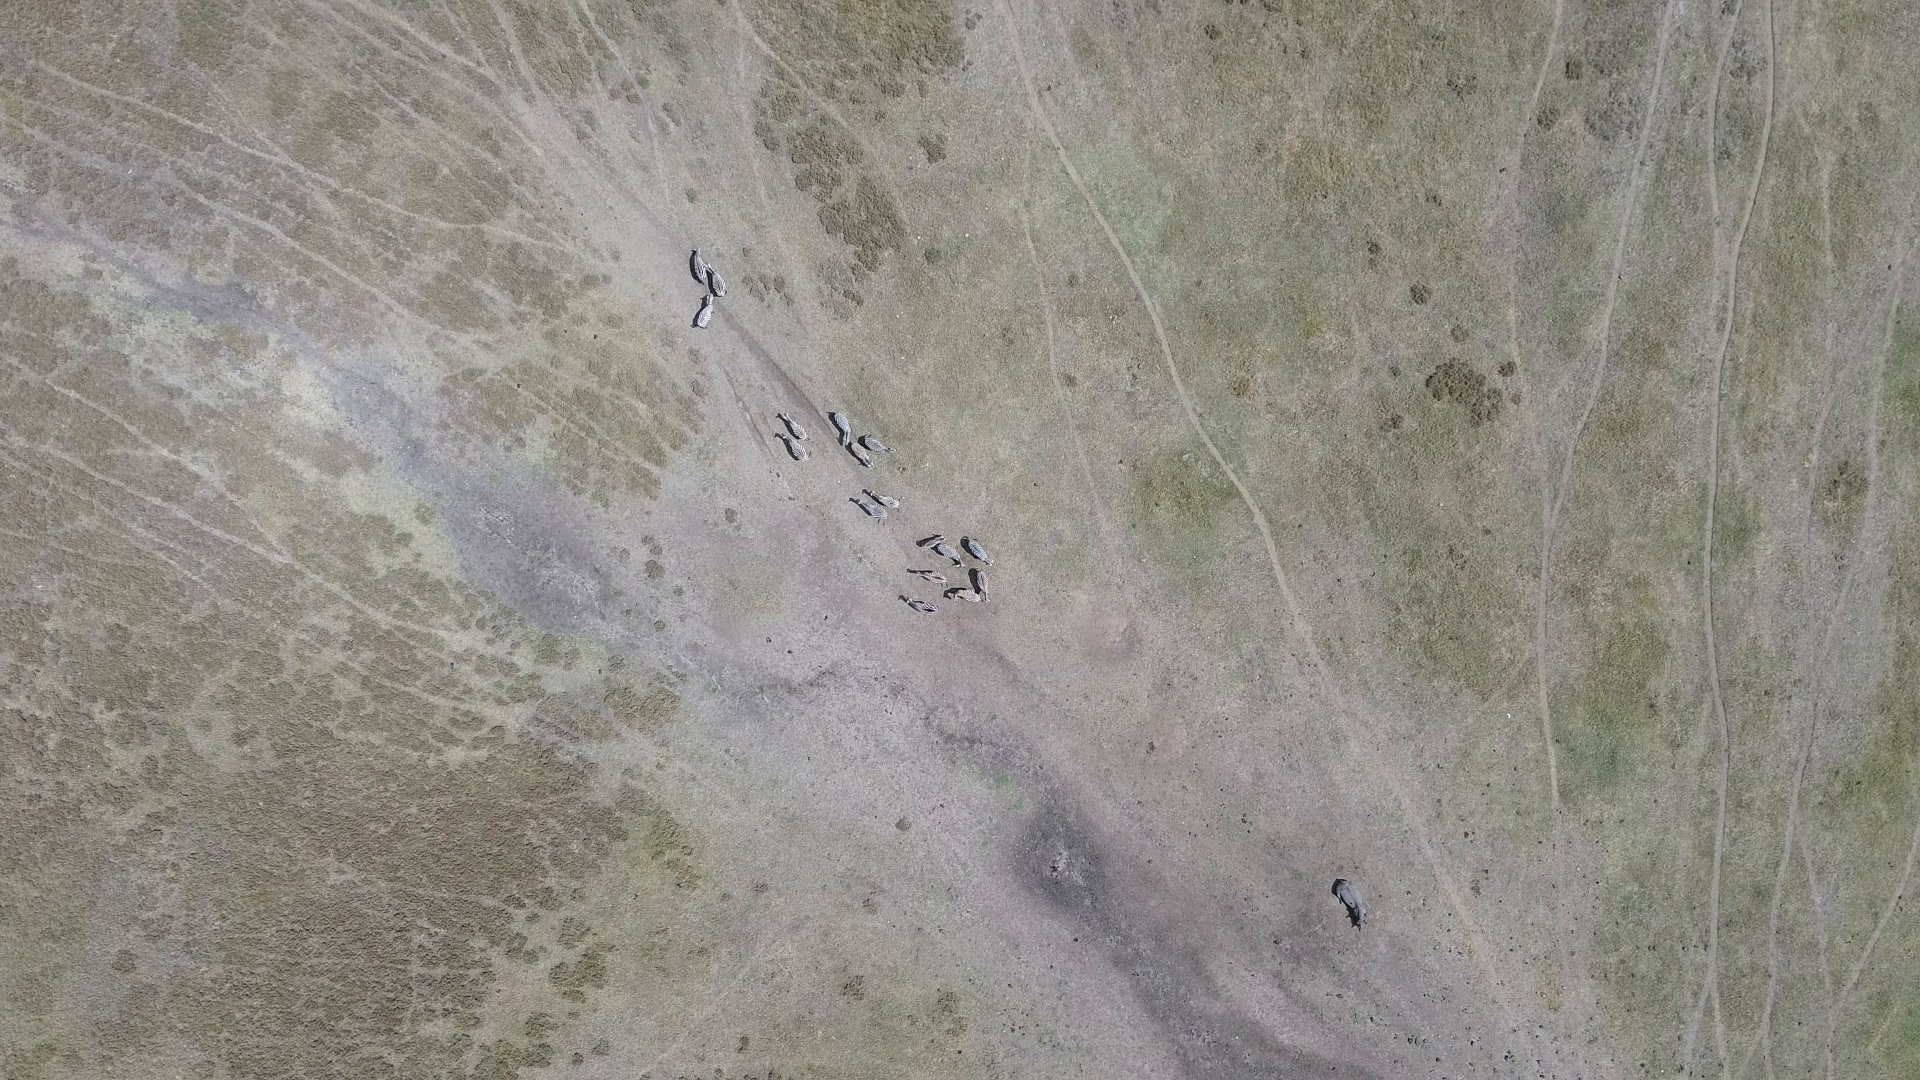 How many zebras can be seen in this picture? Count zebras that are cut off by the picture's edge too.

17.